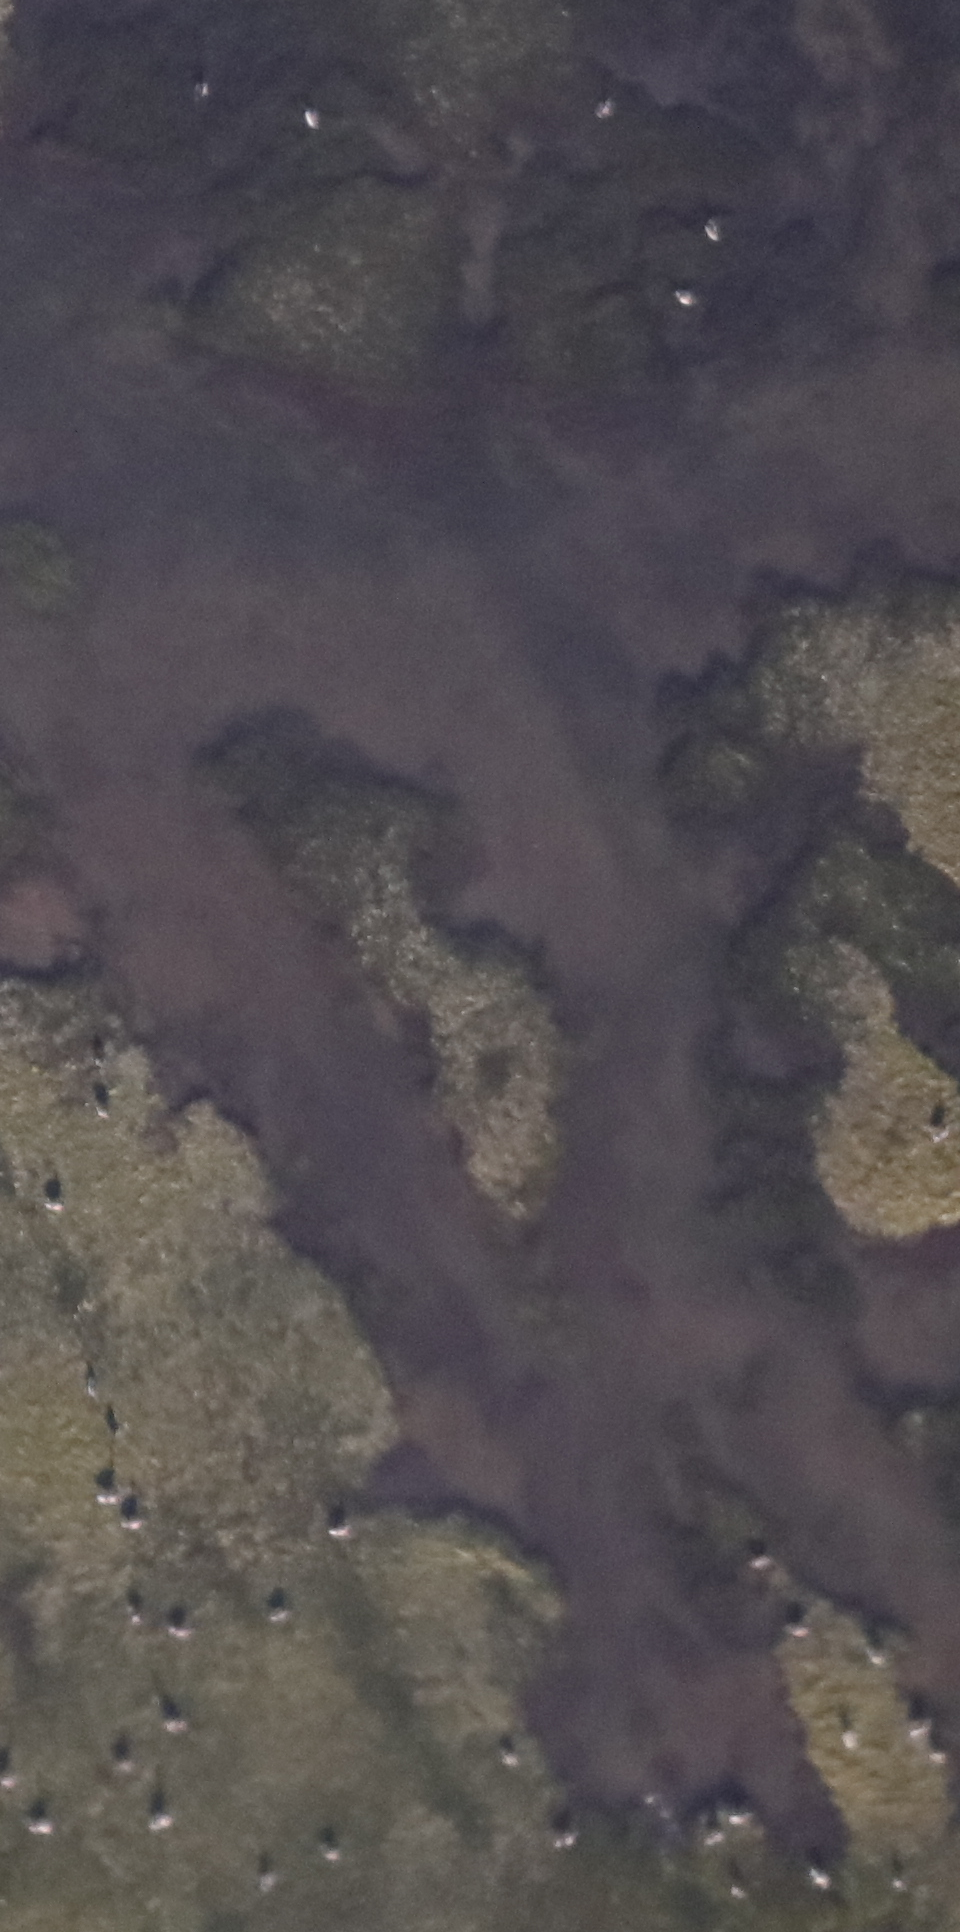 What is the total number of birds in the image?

36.